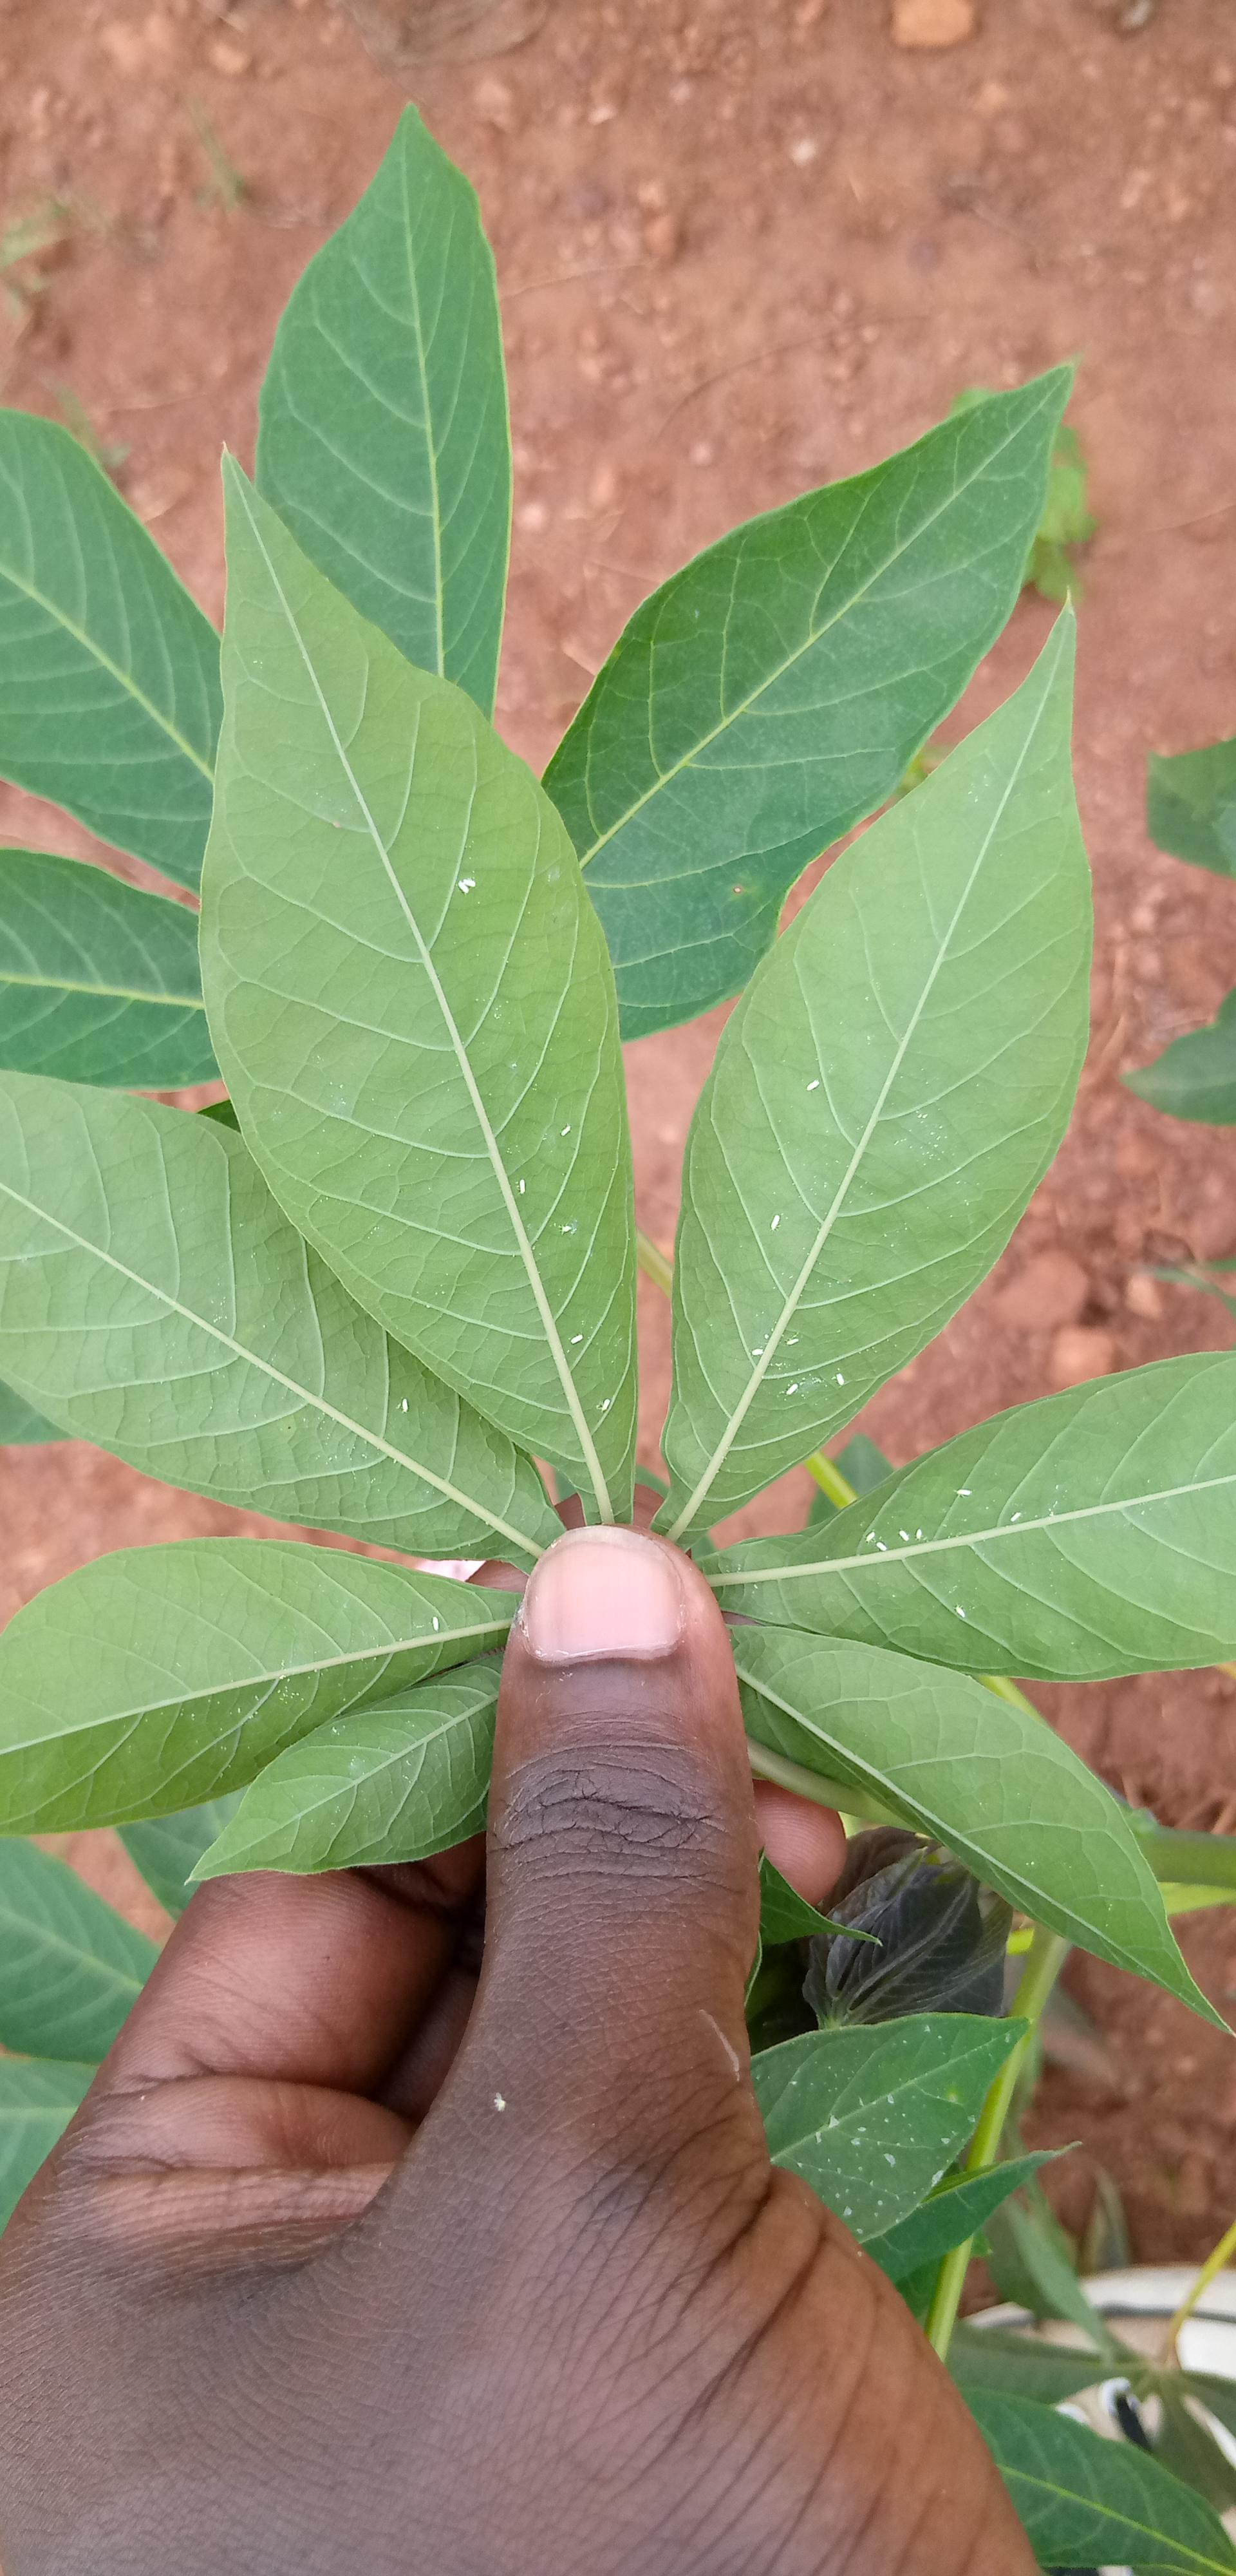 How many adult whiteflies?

22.